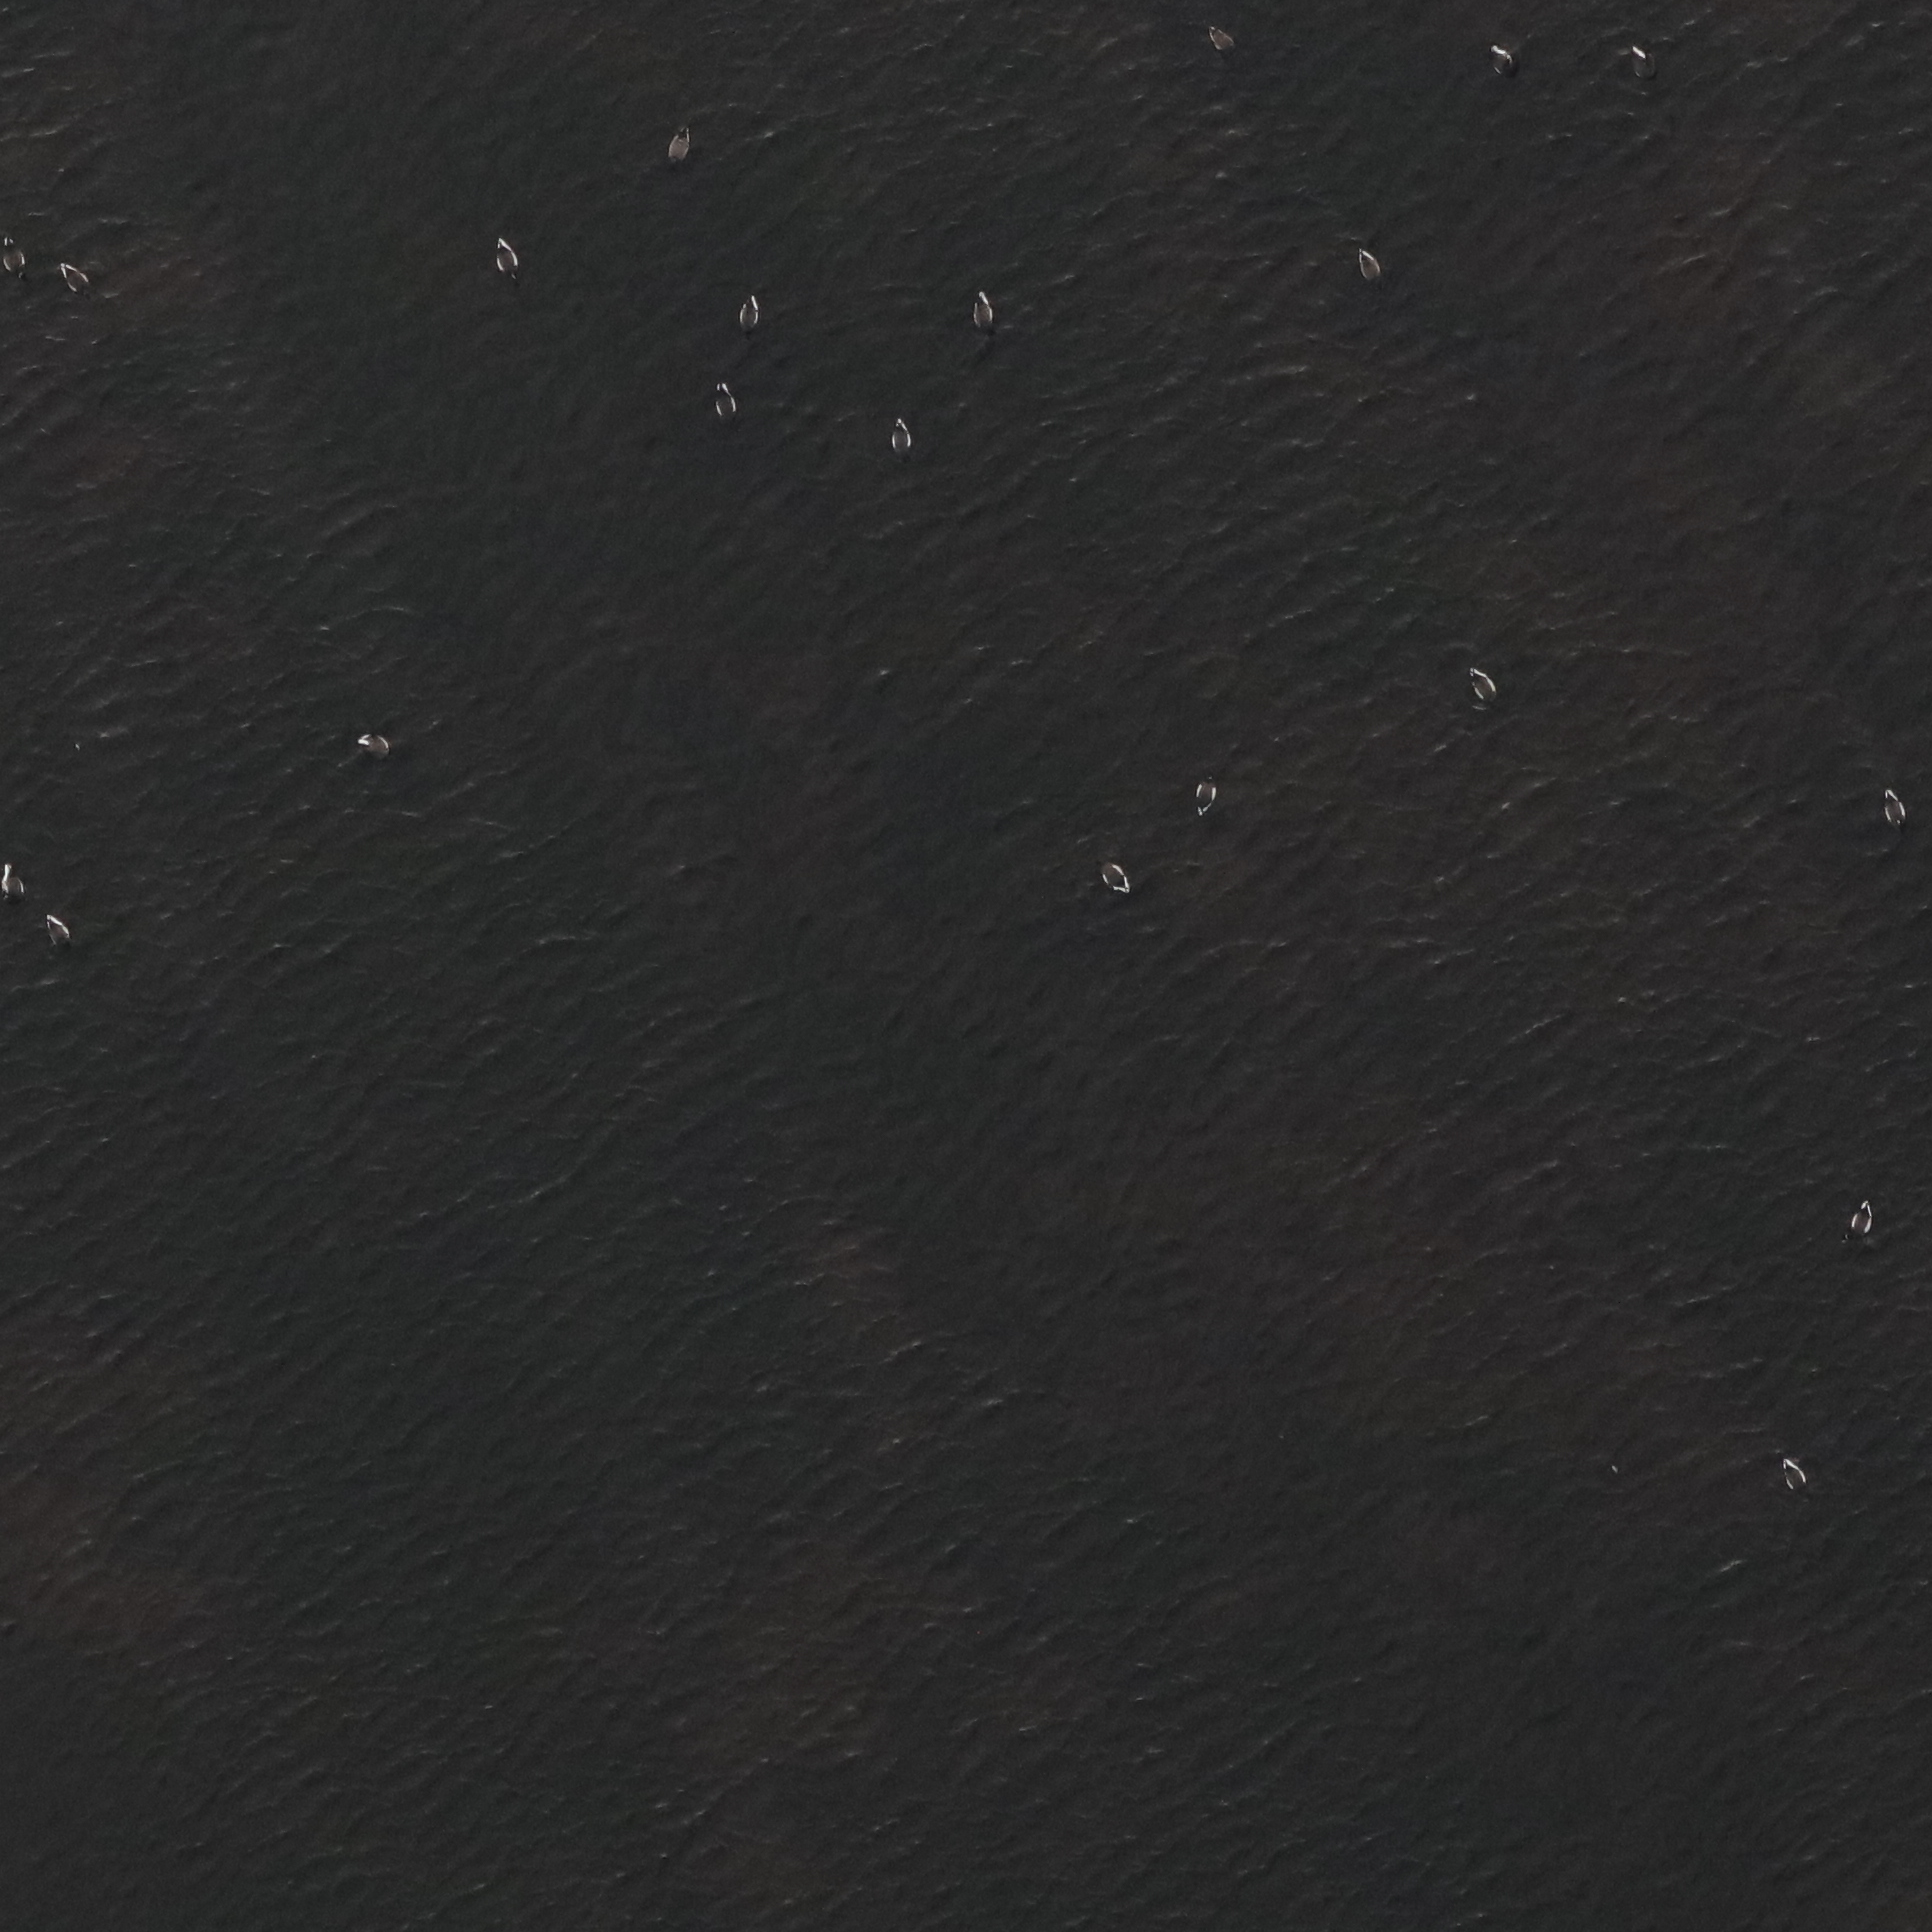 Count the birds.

21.